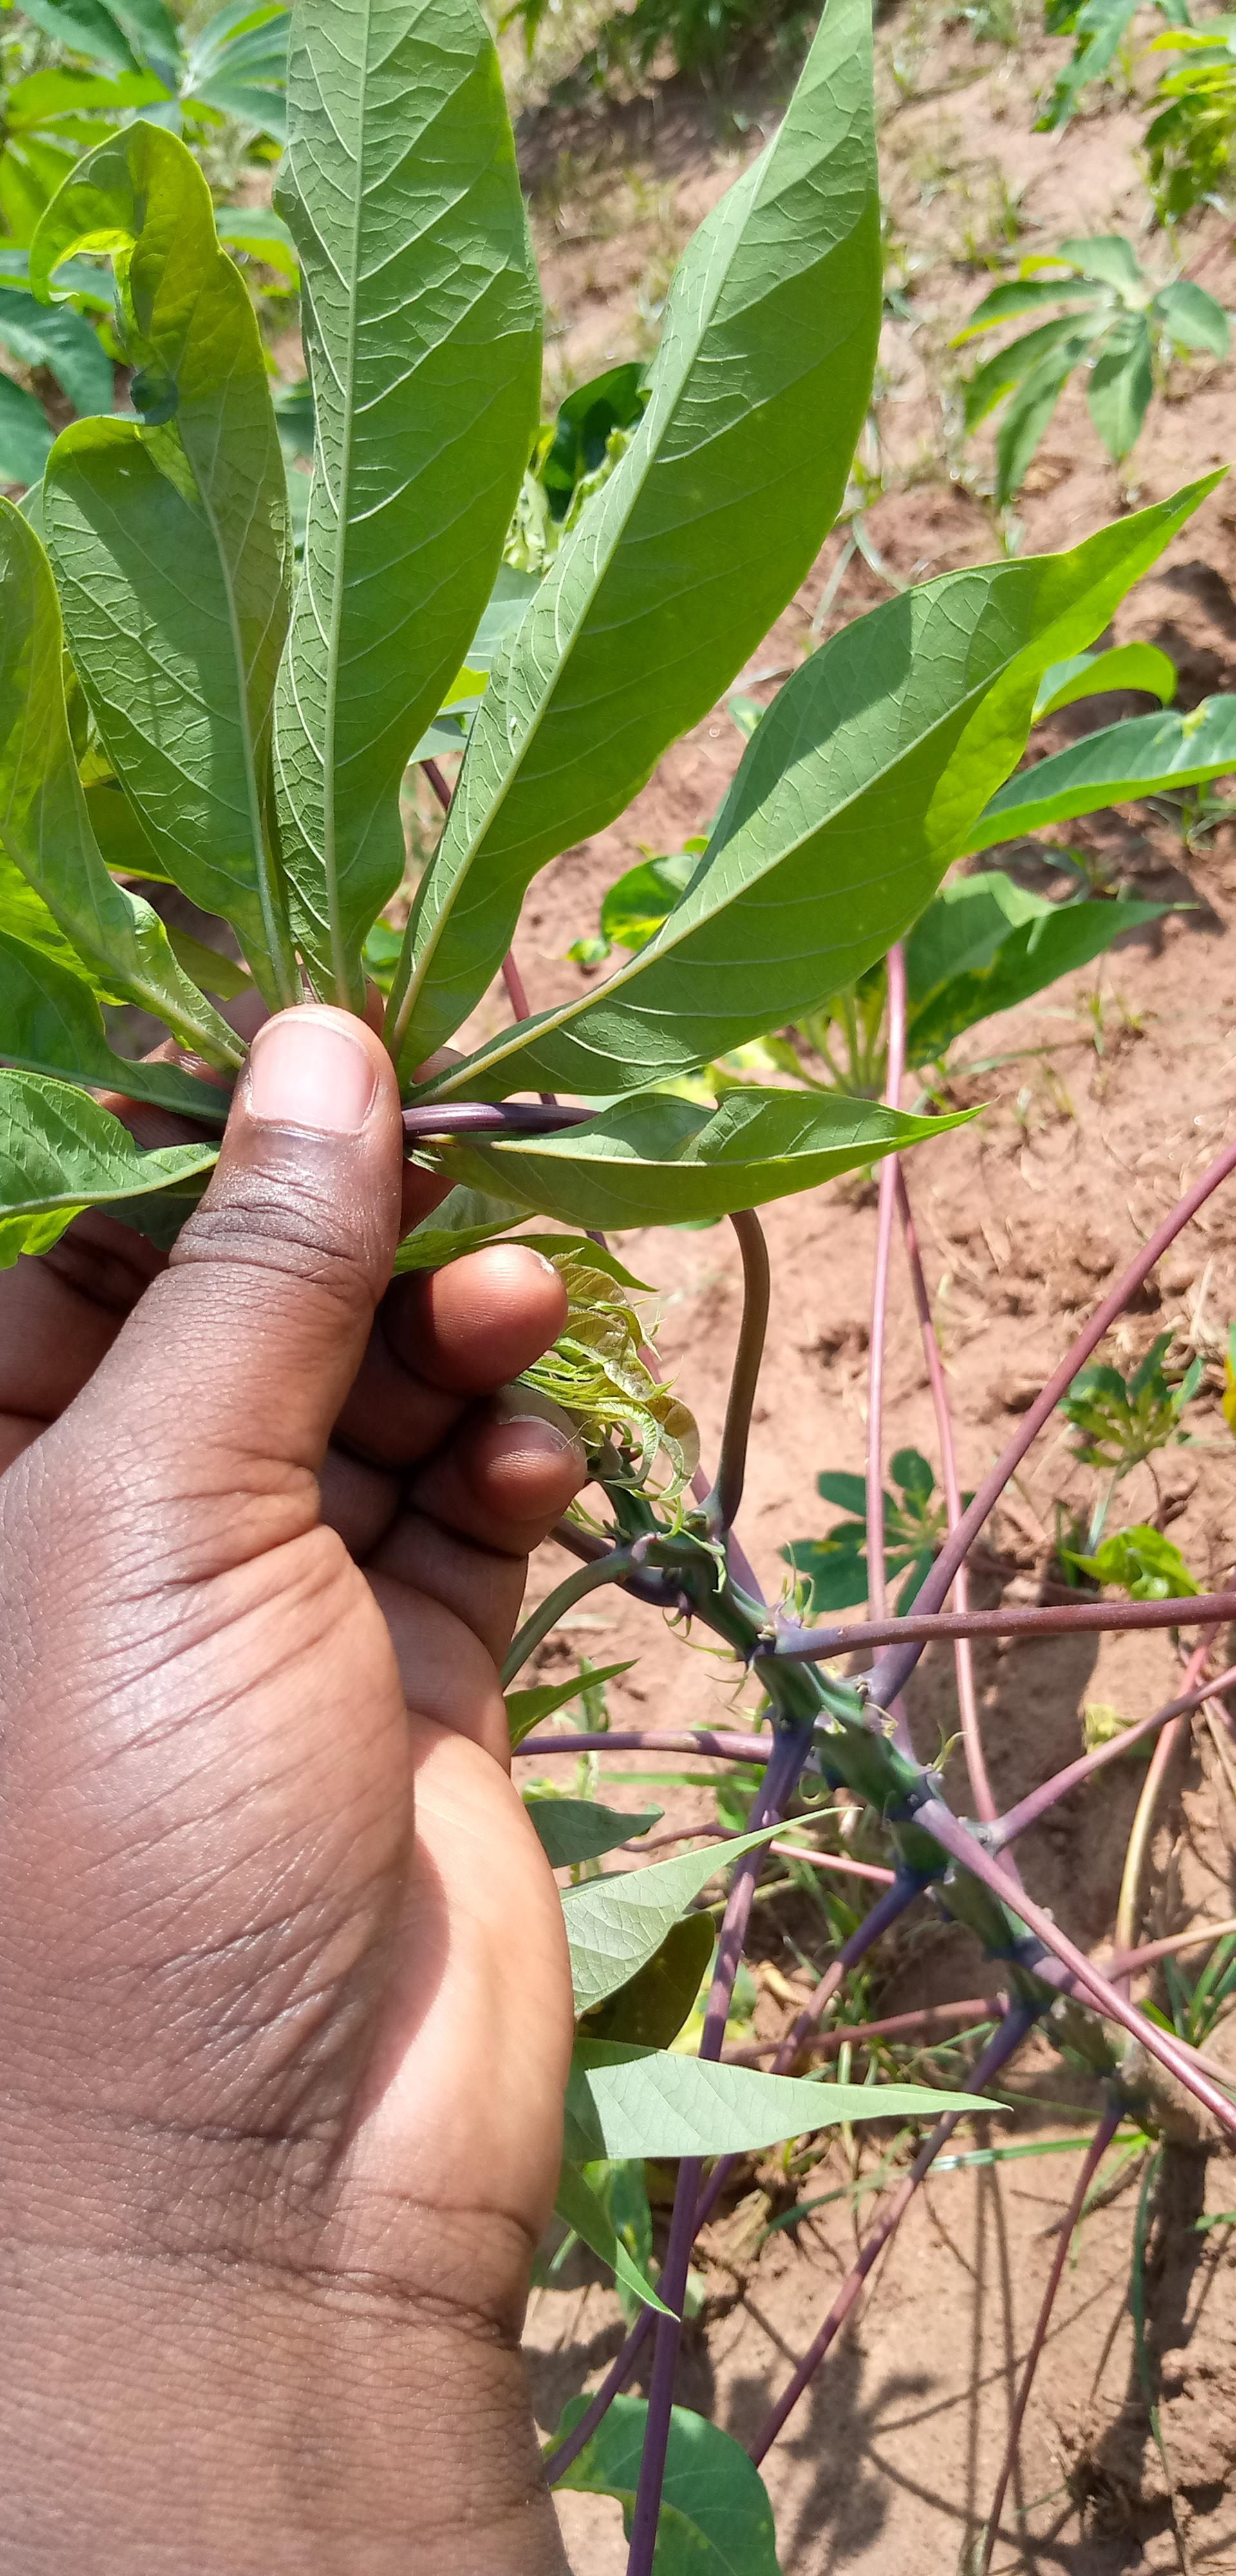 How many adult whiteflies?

2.